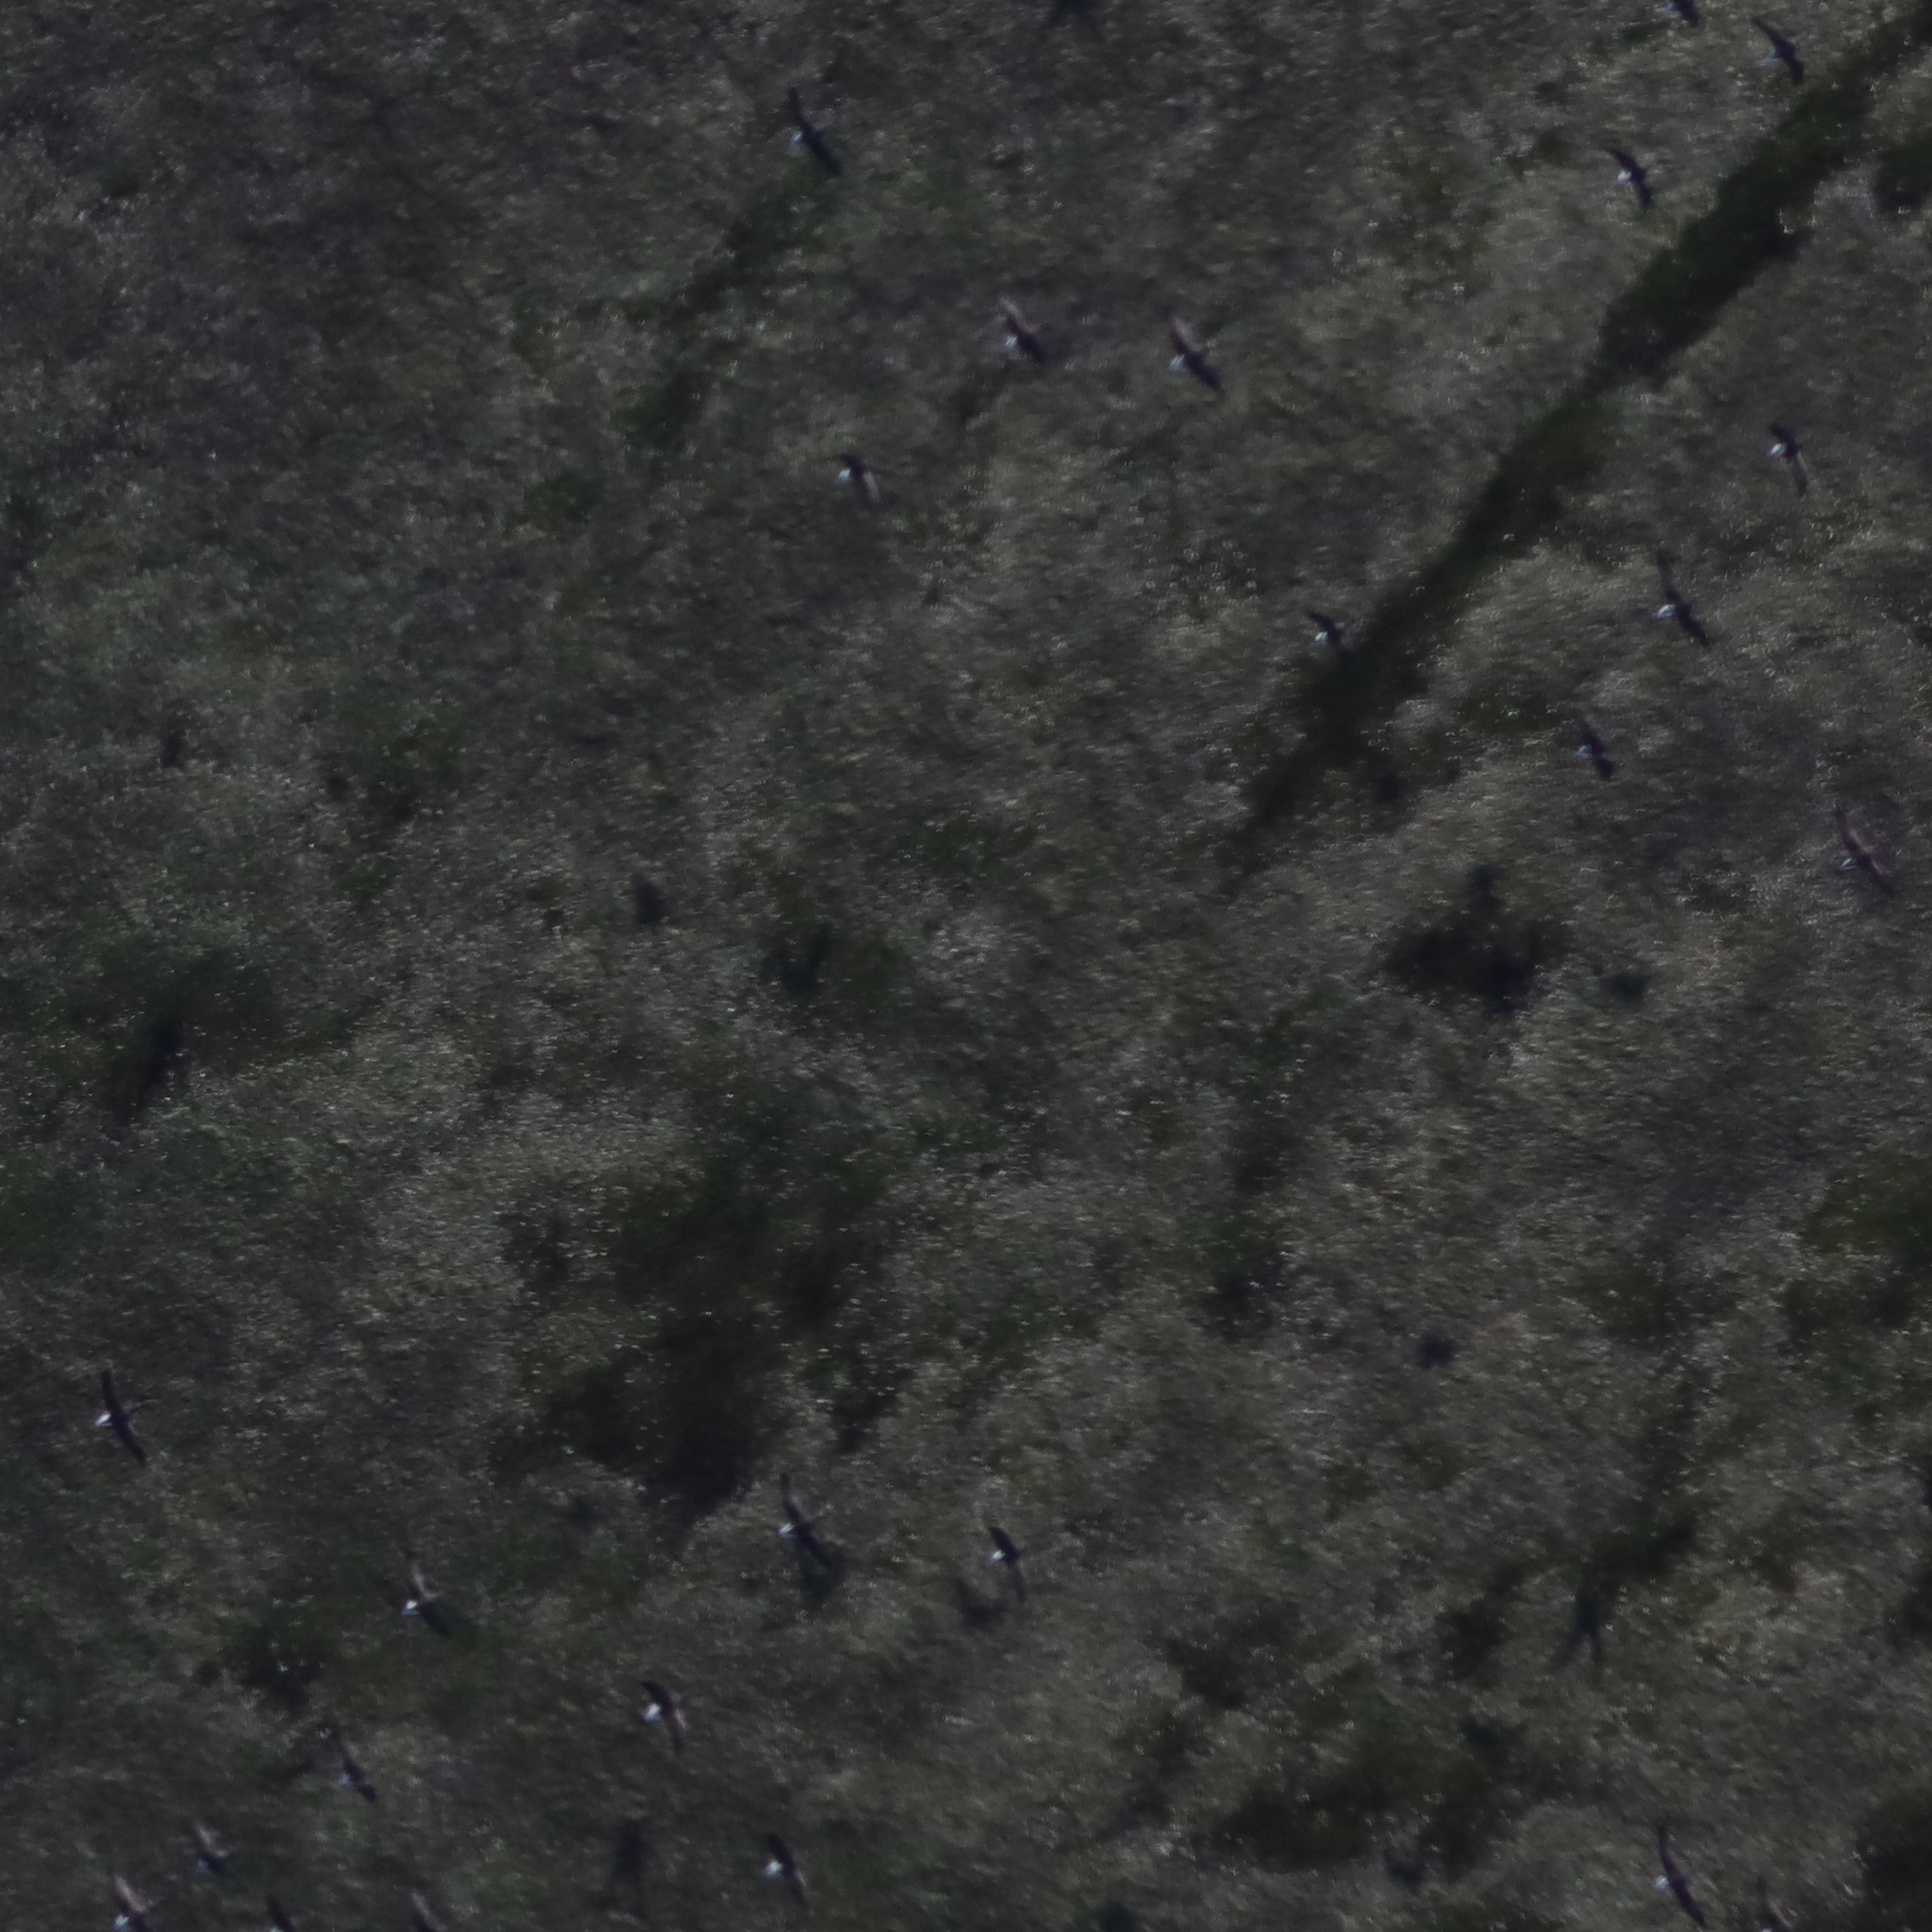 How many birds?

25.